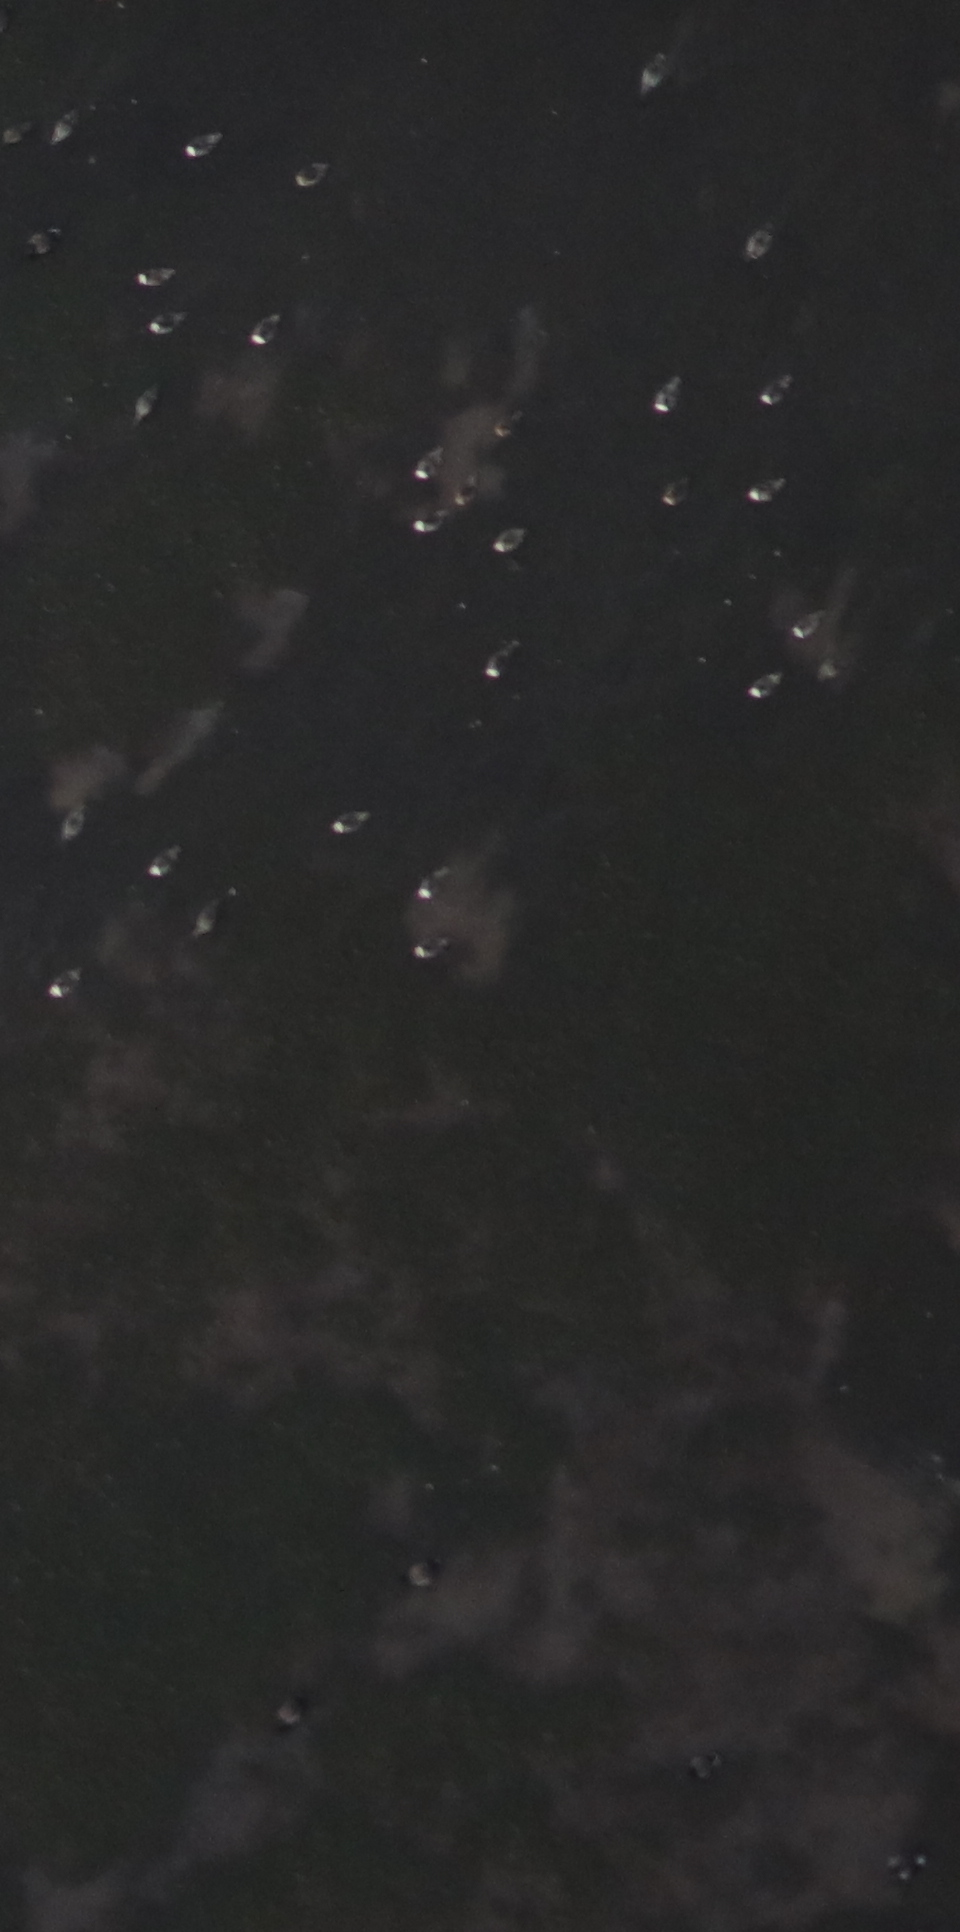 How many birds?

34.